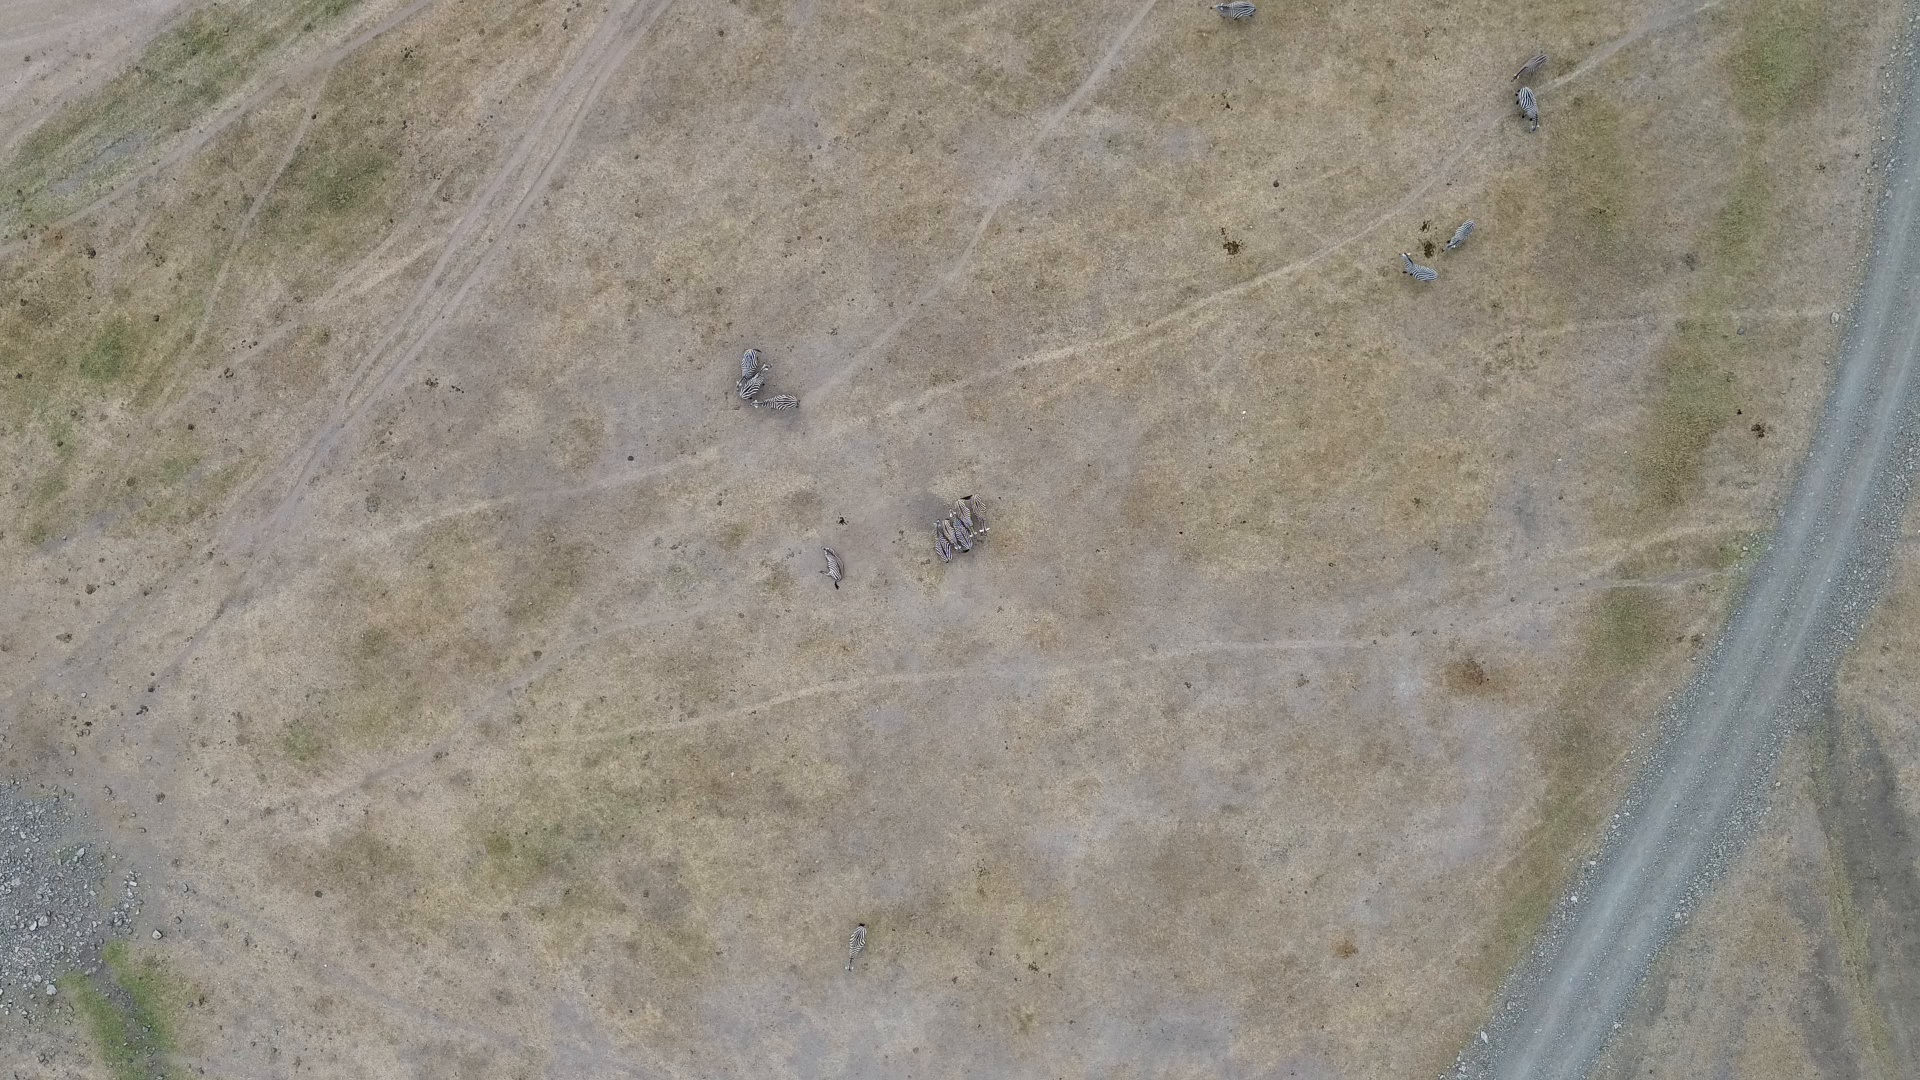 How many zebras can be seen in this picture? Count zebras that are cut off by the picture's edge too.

15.